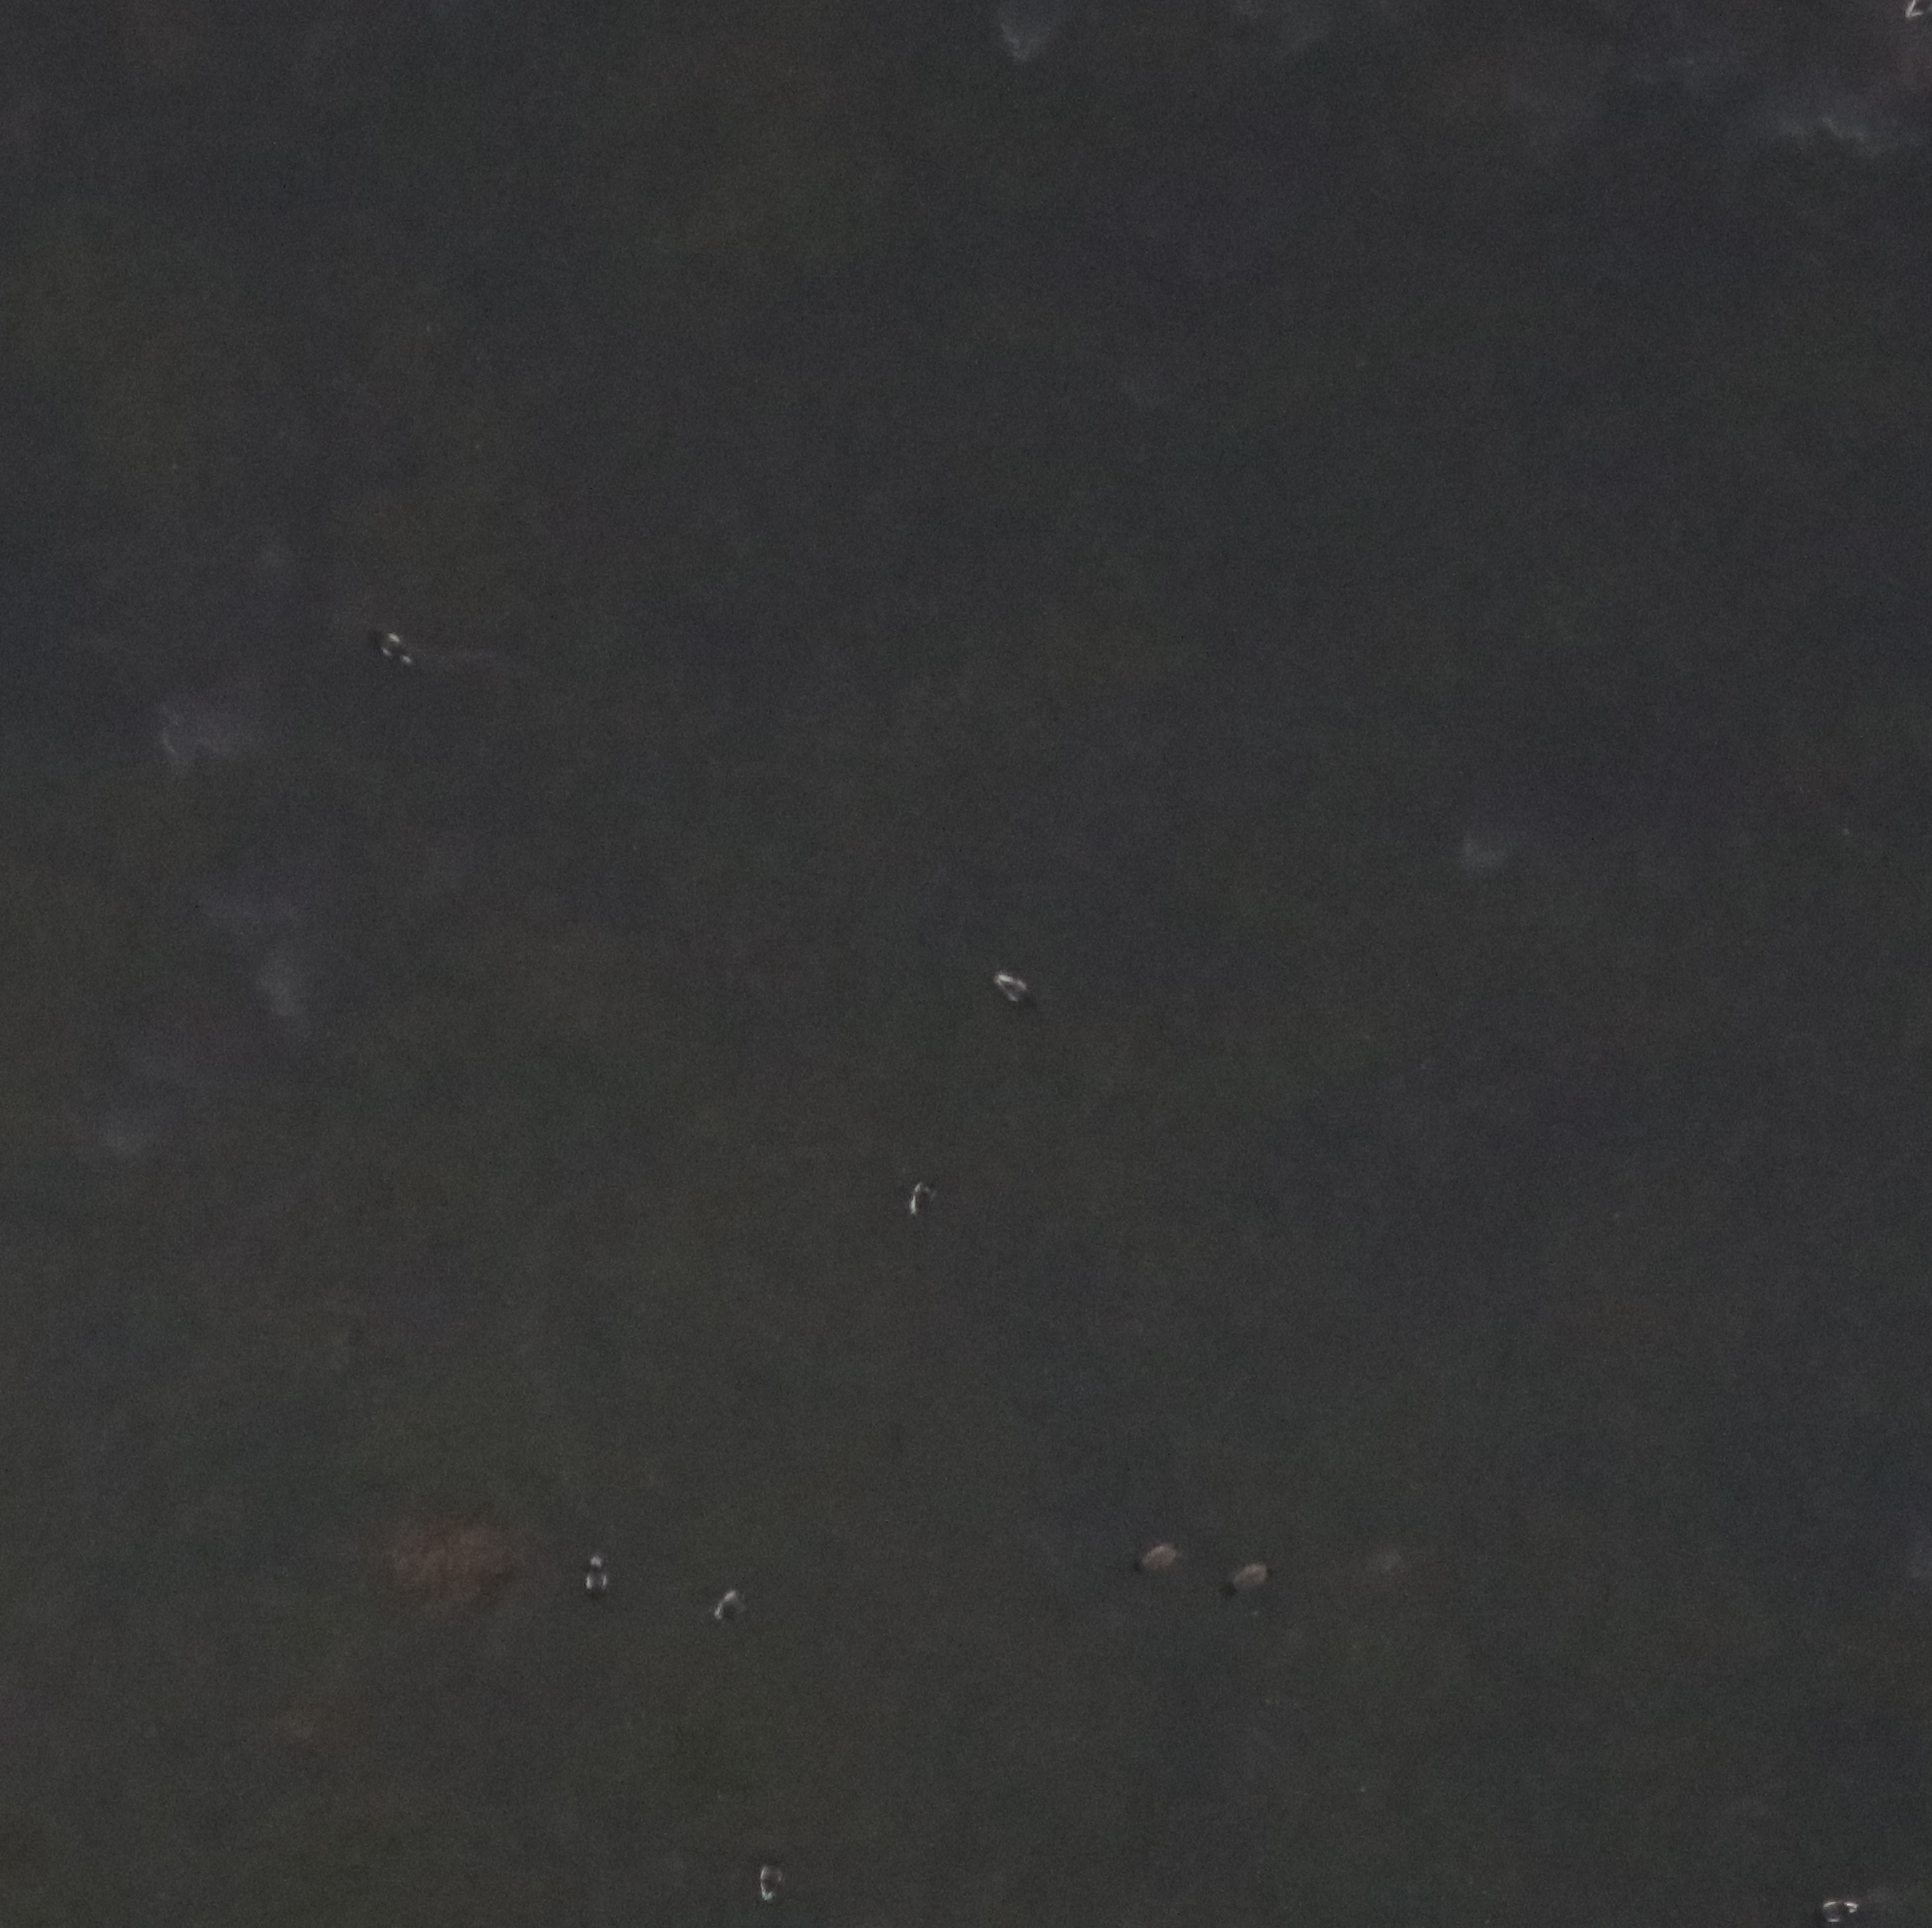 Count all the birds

10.